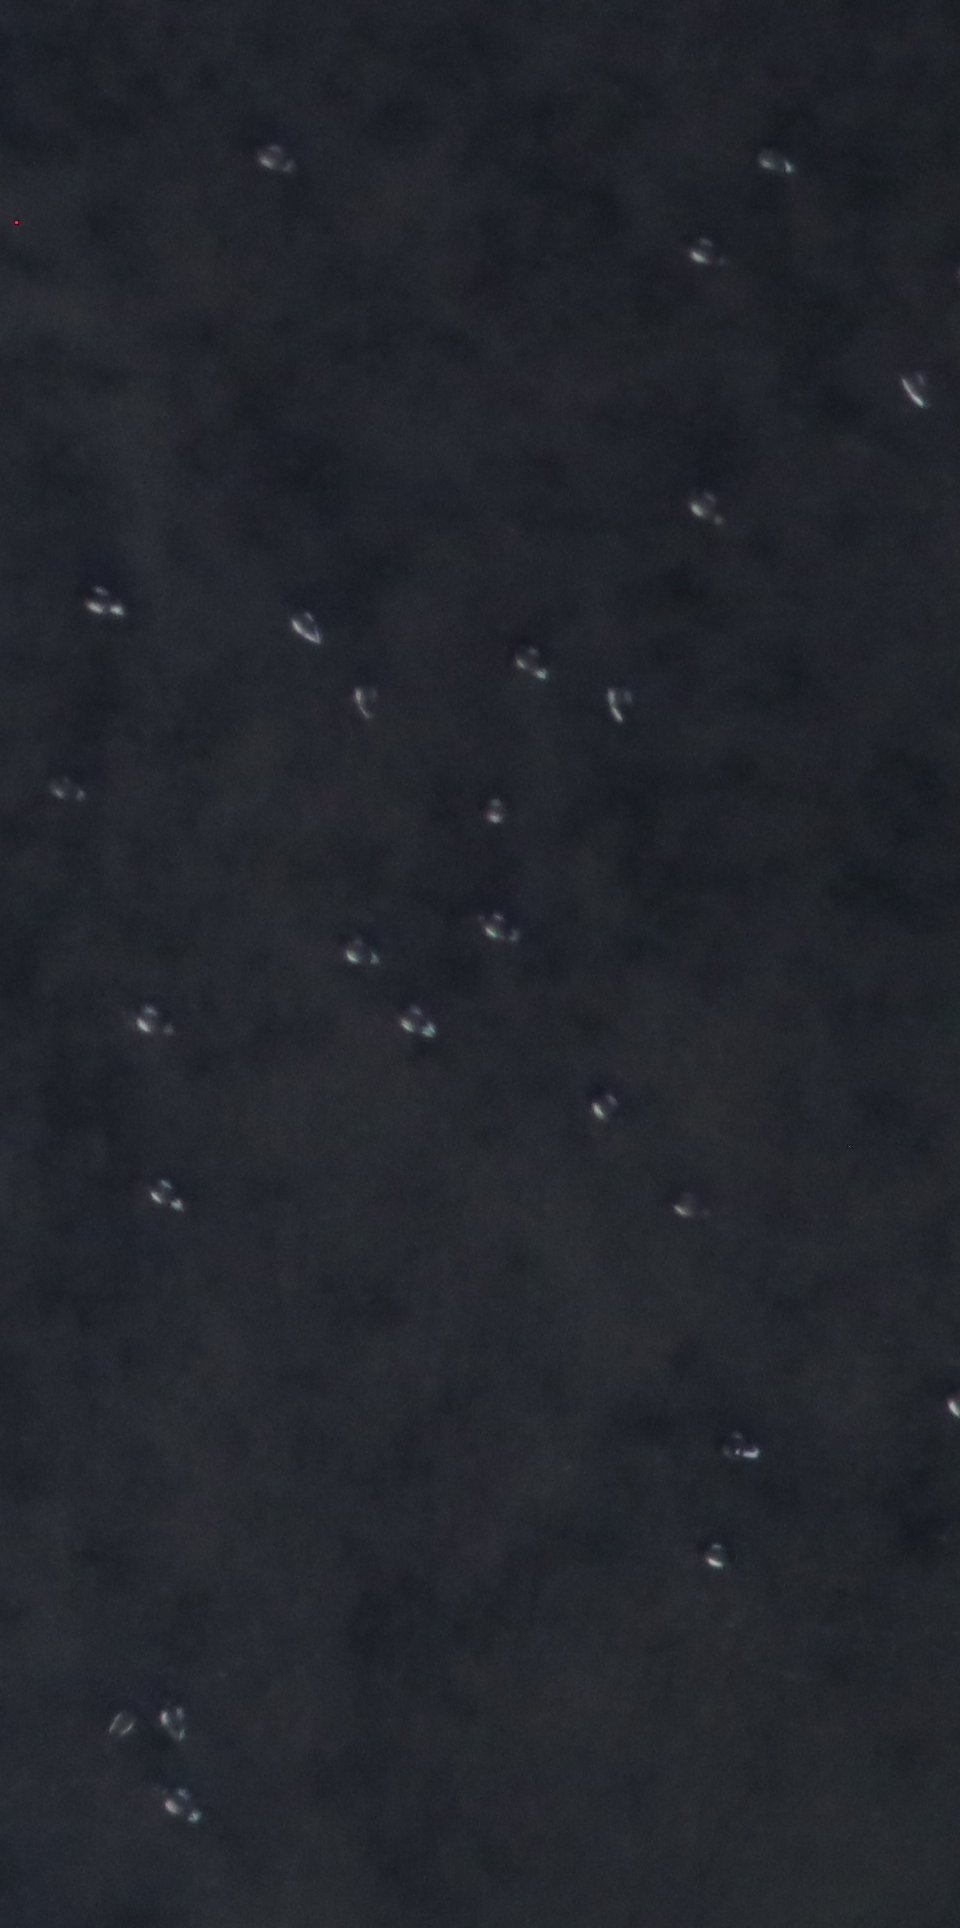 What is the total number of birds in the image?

24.